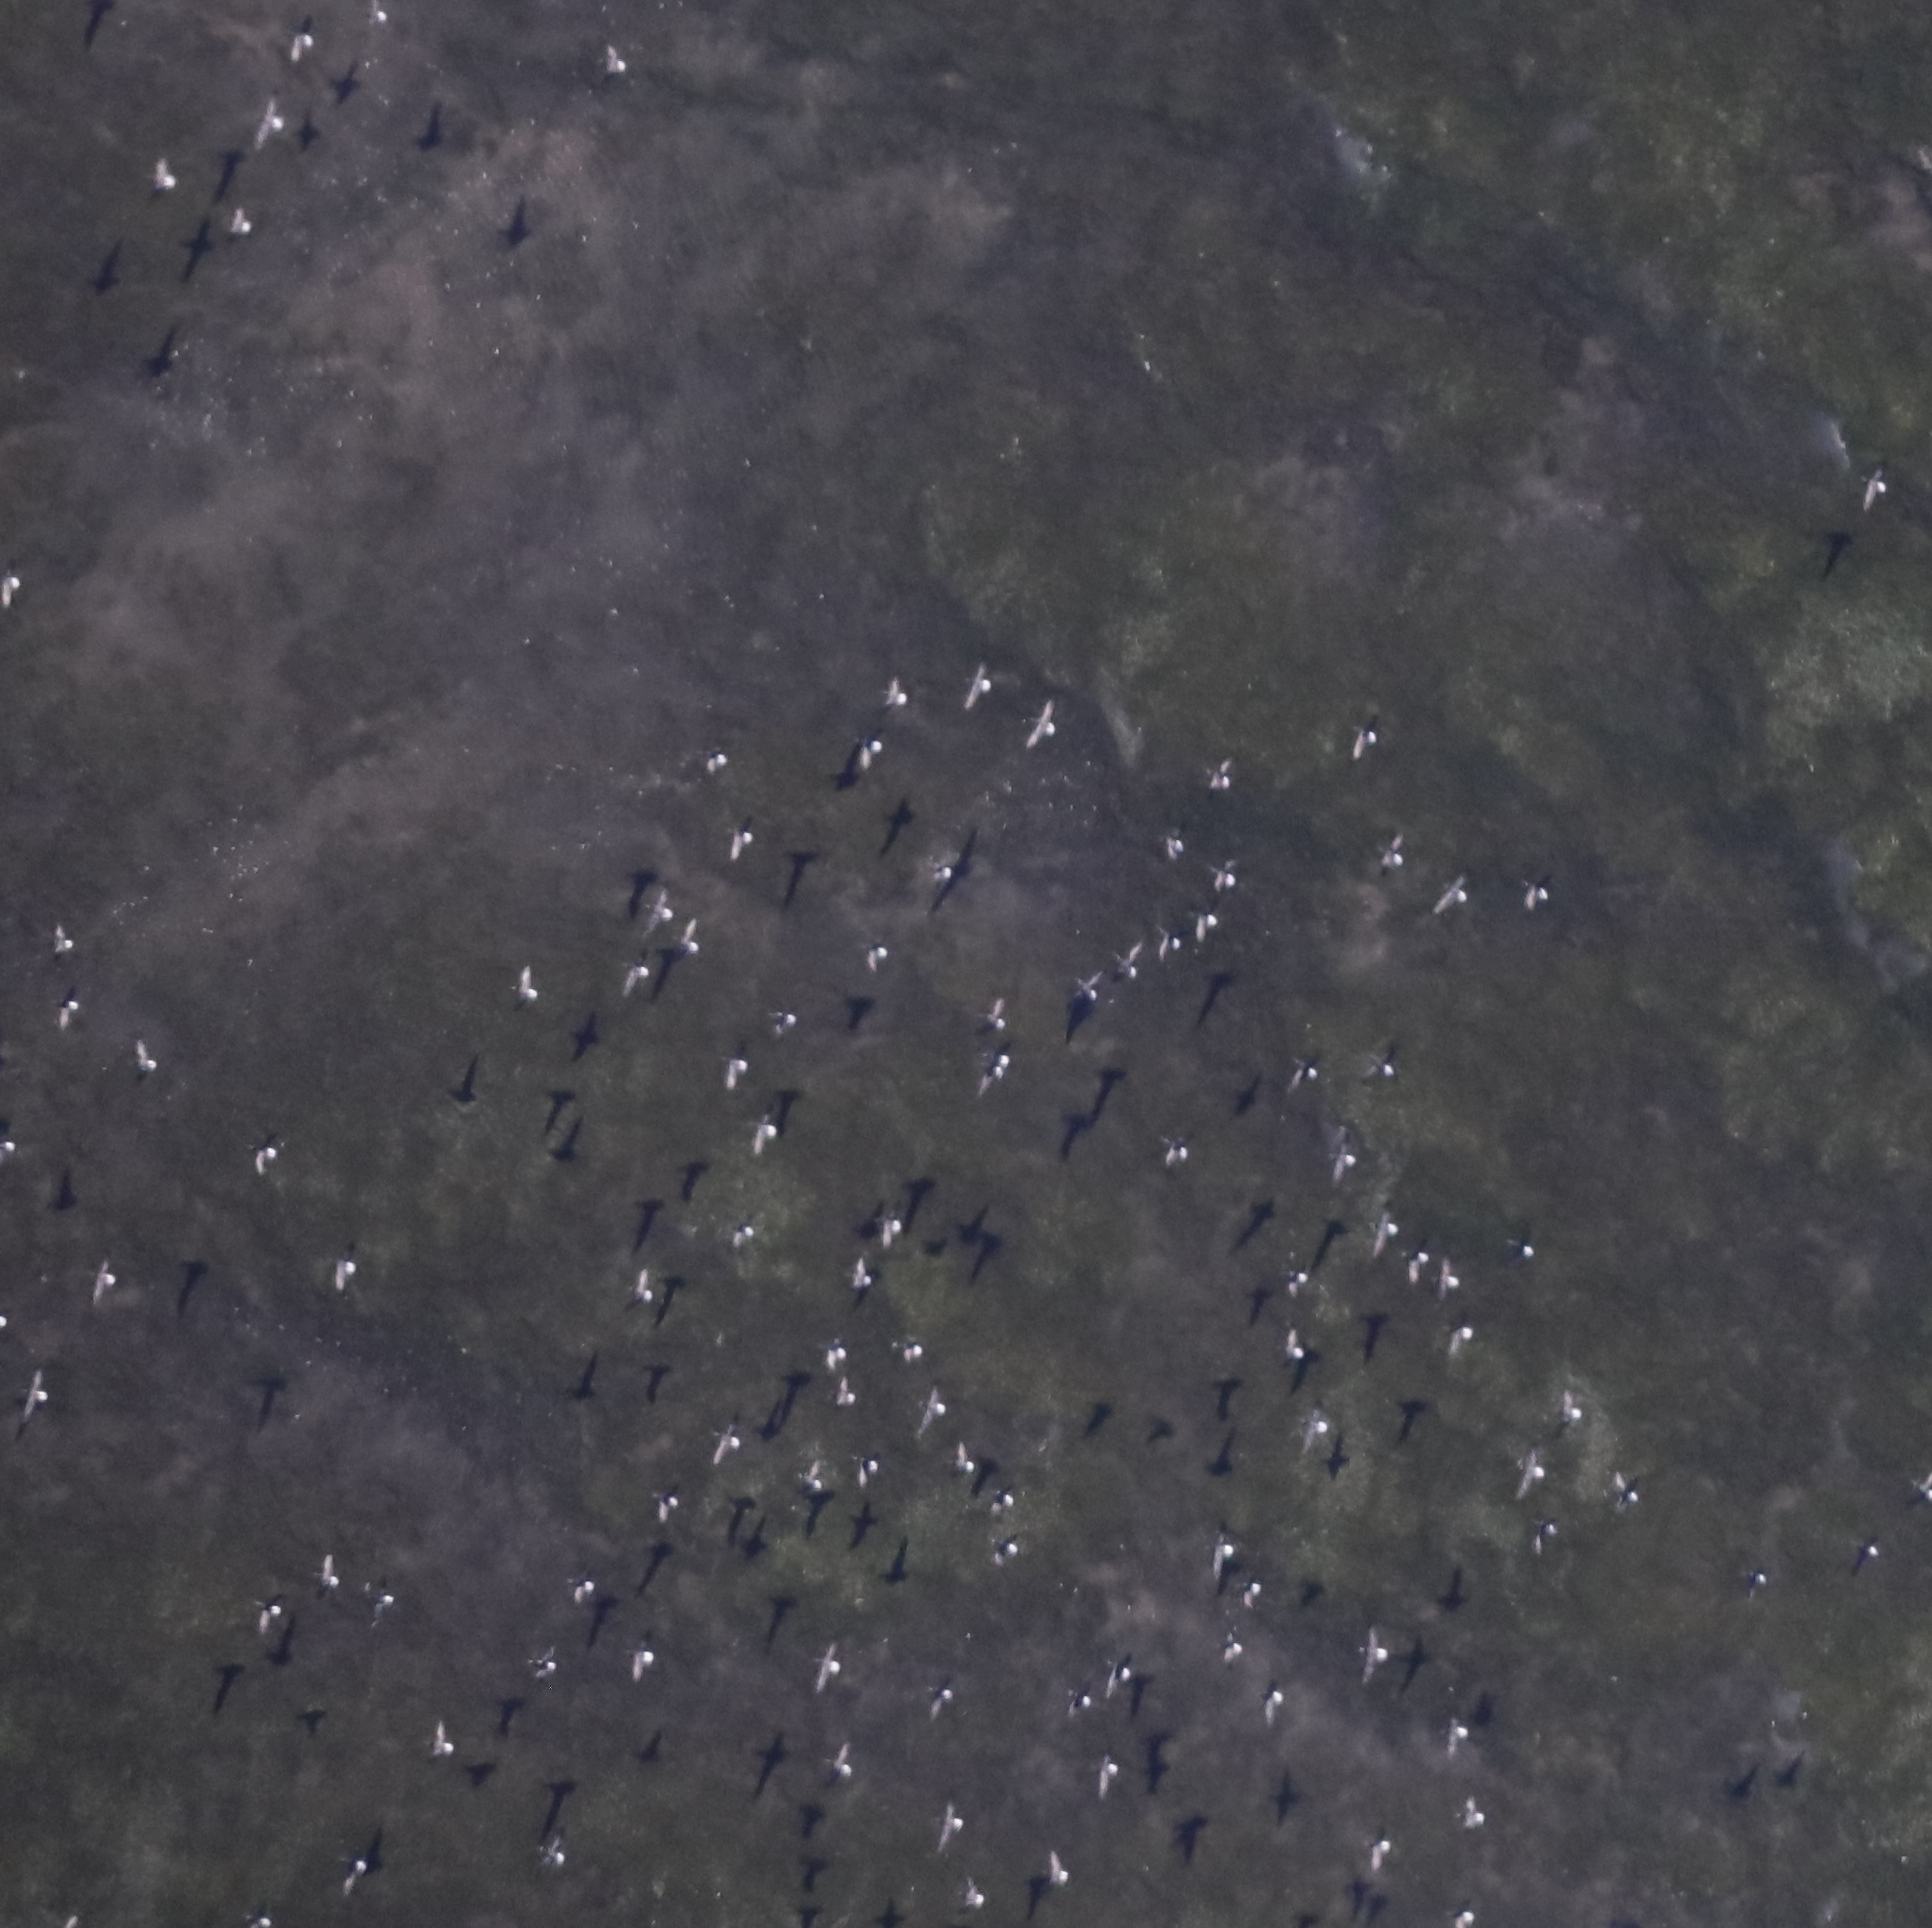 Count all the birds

106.